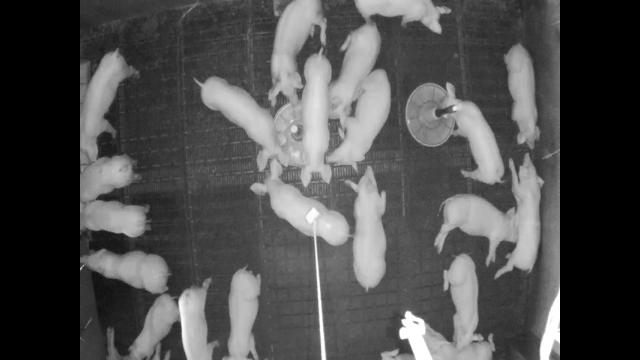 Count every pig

22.